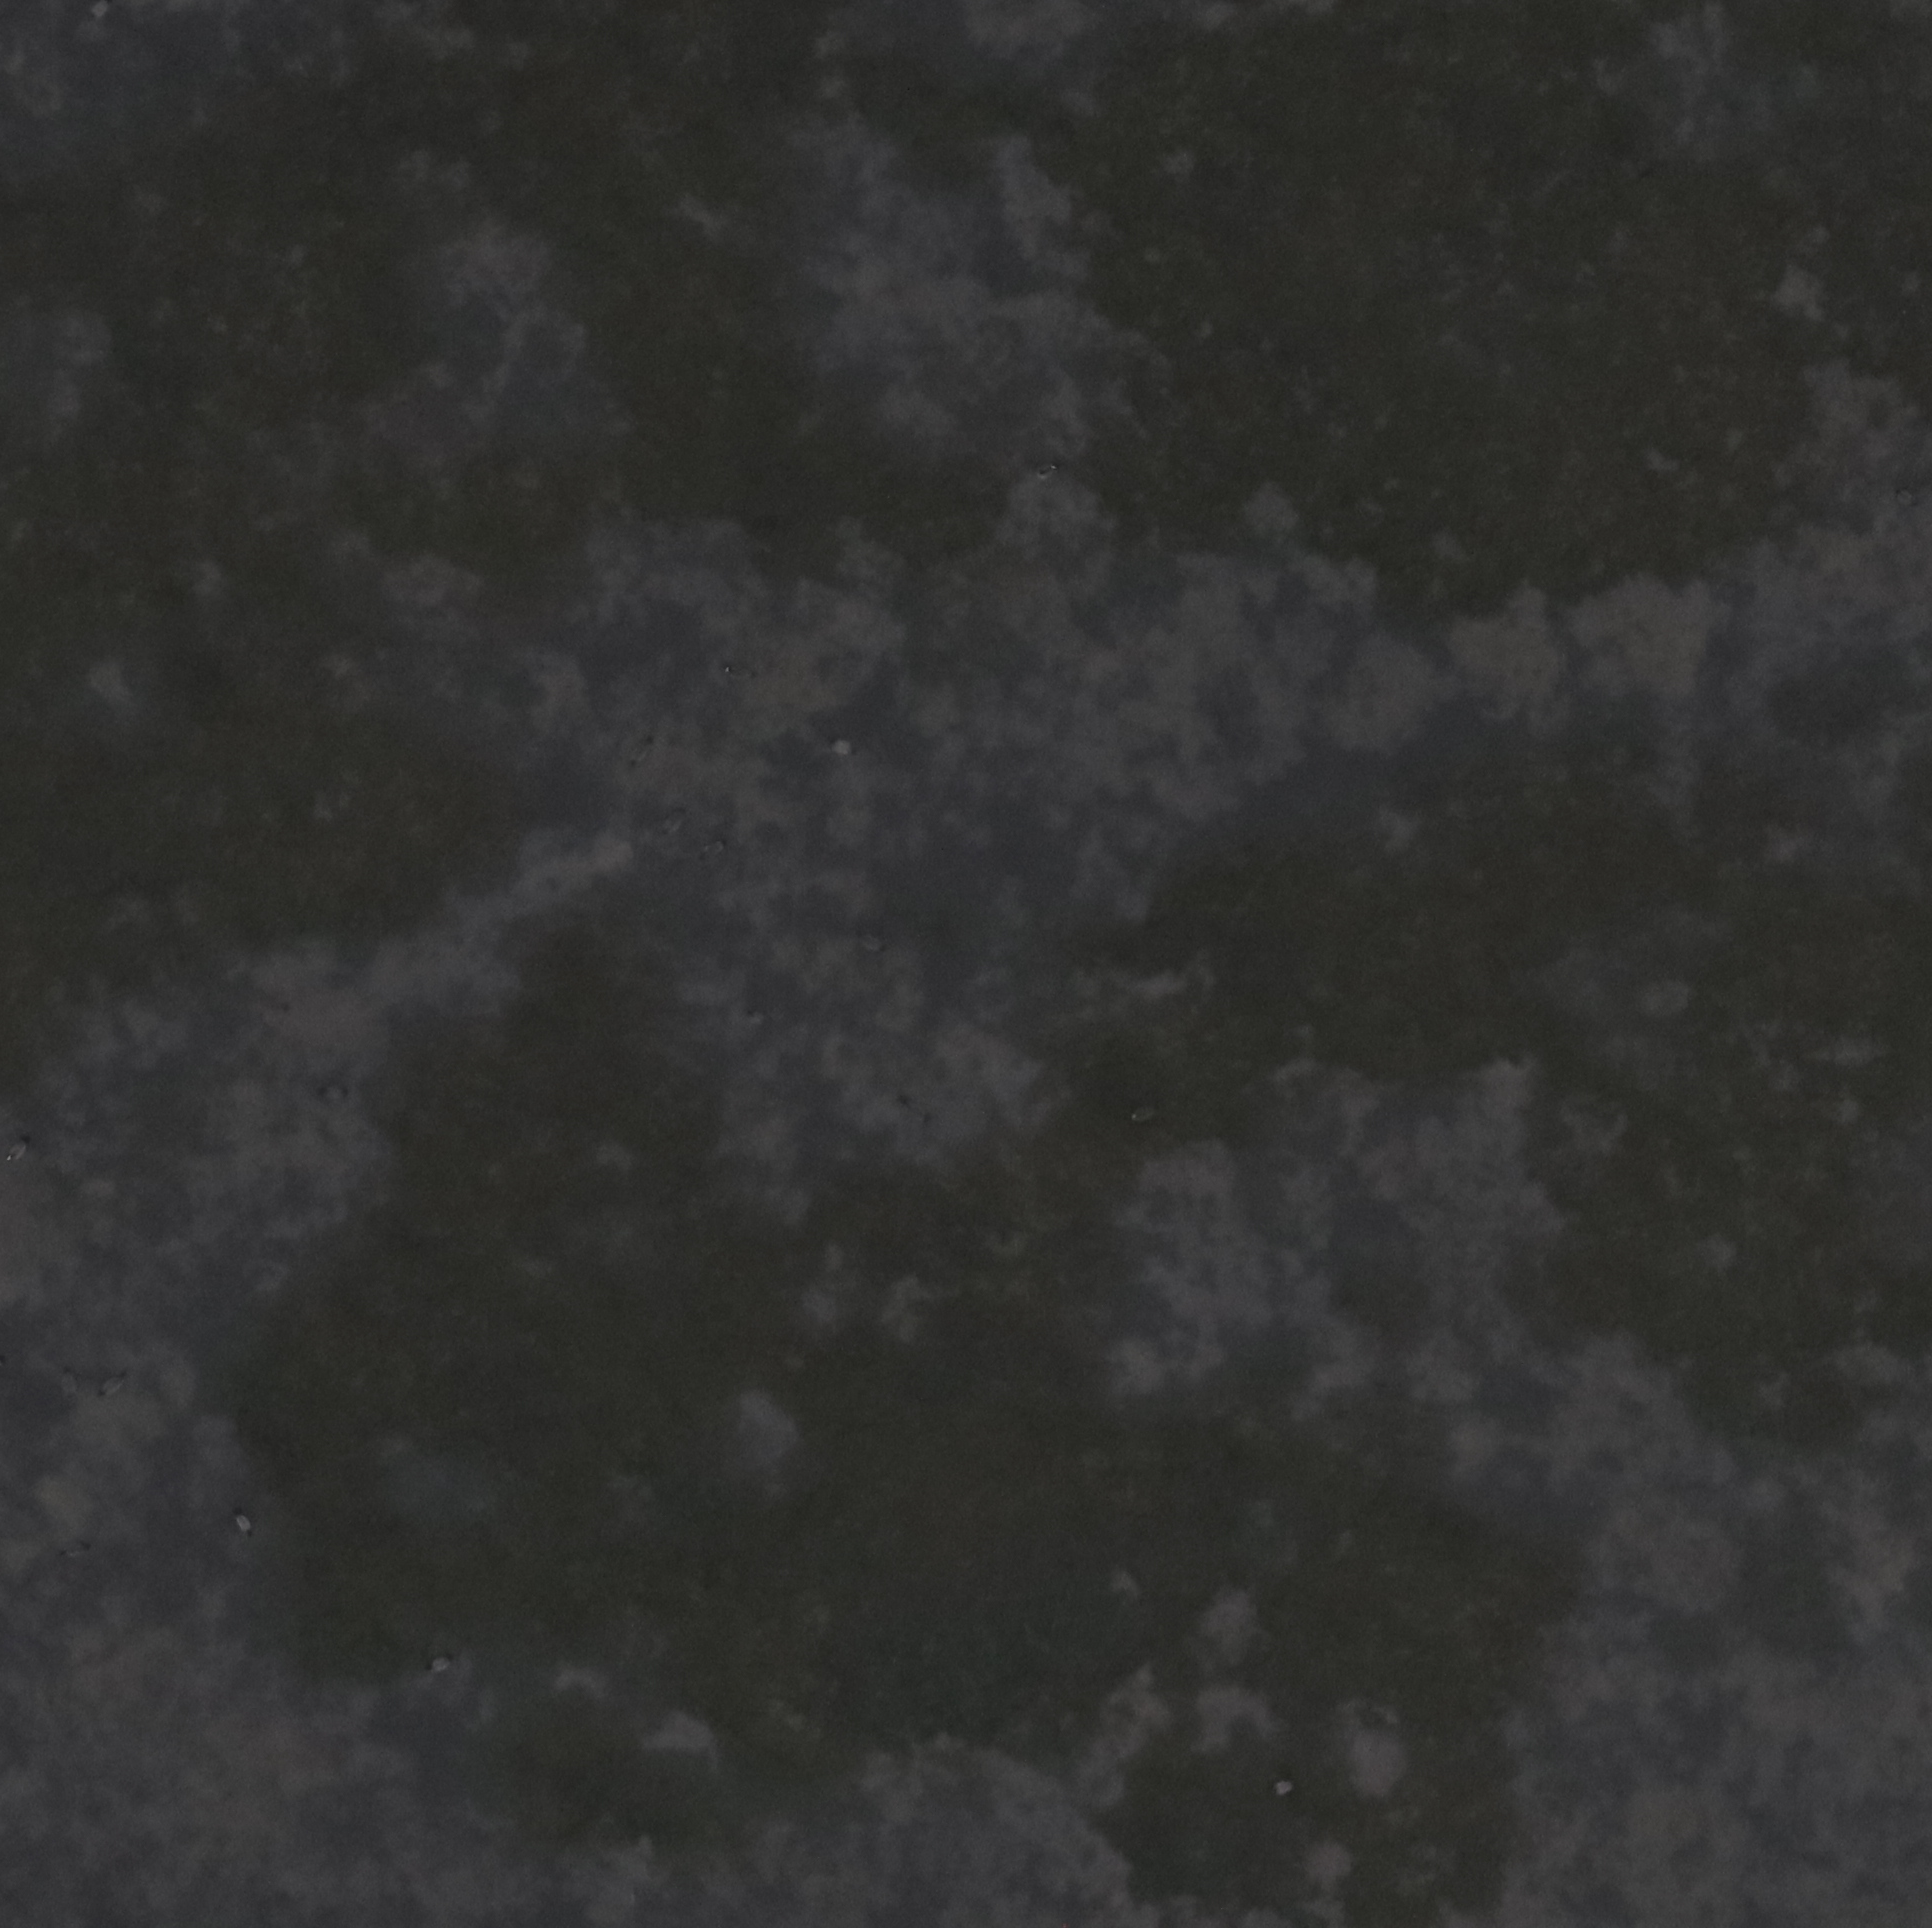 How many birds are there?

19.